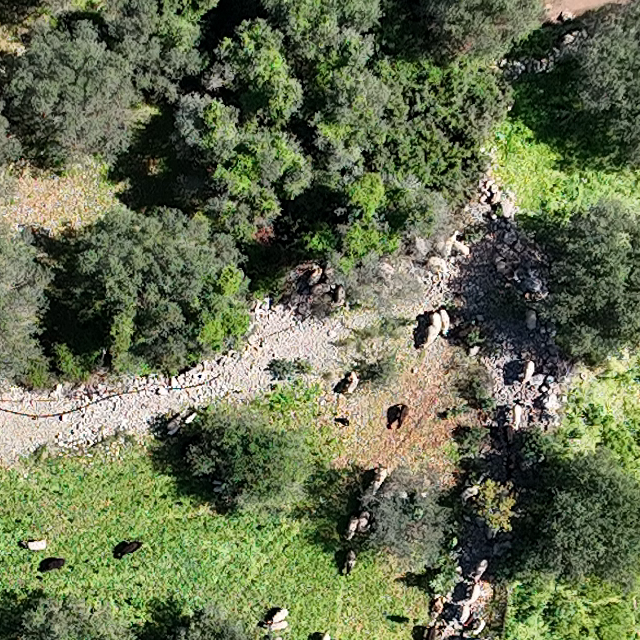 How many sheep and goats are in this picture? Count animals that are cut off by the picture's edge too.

46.